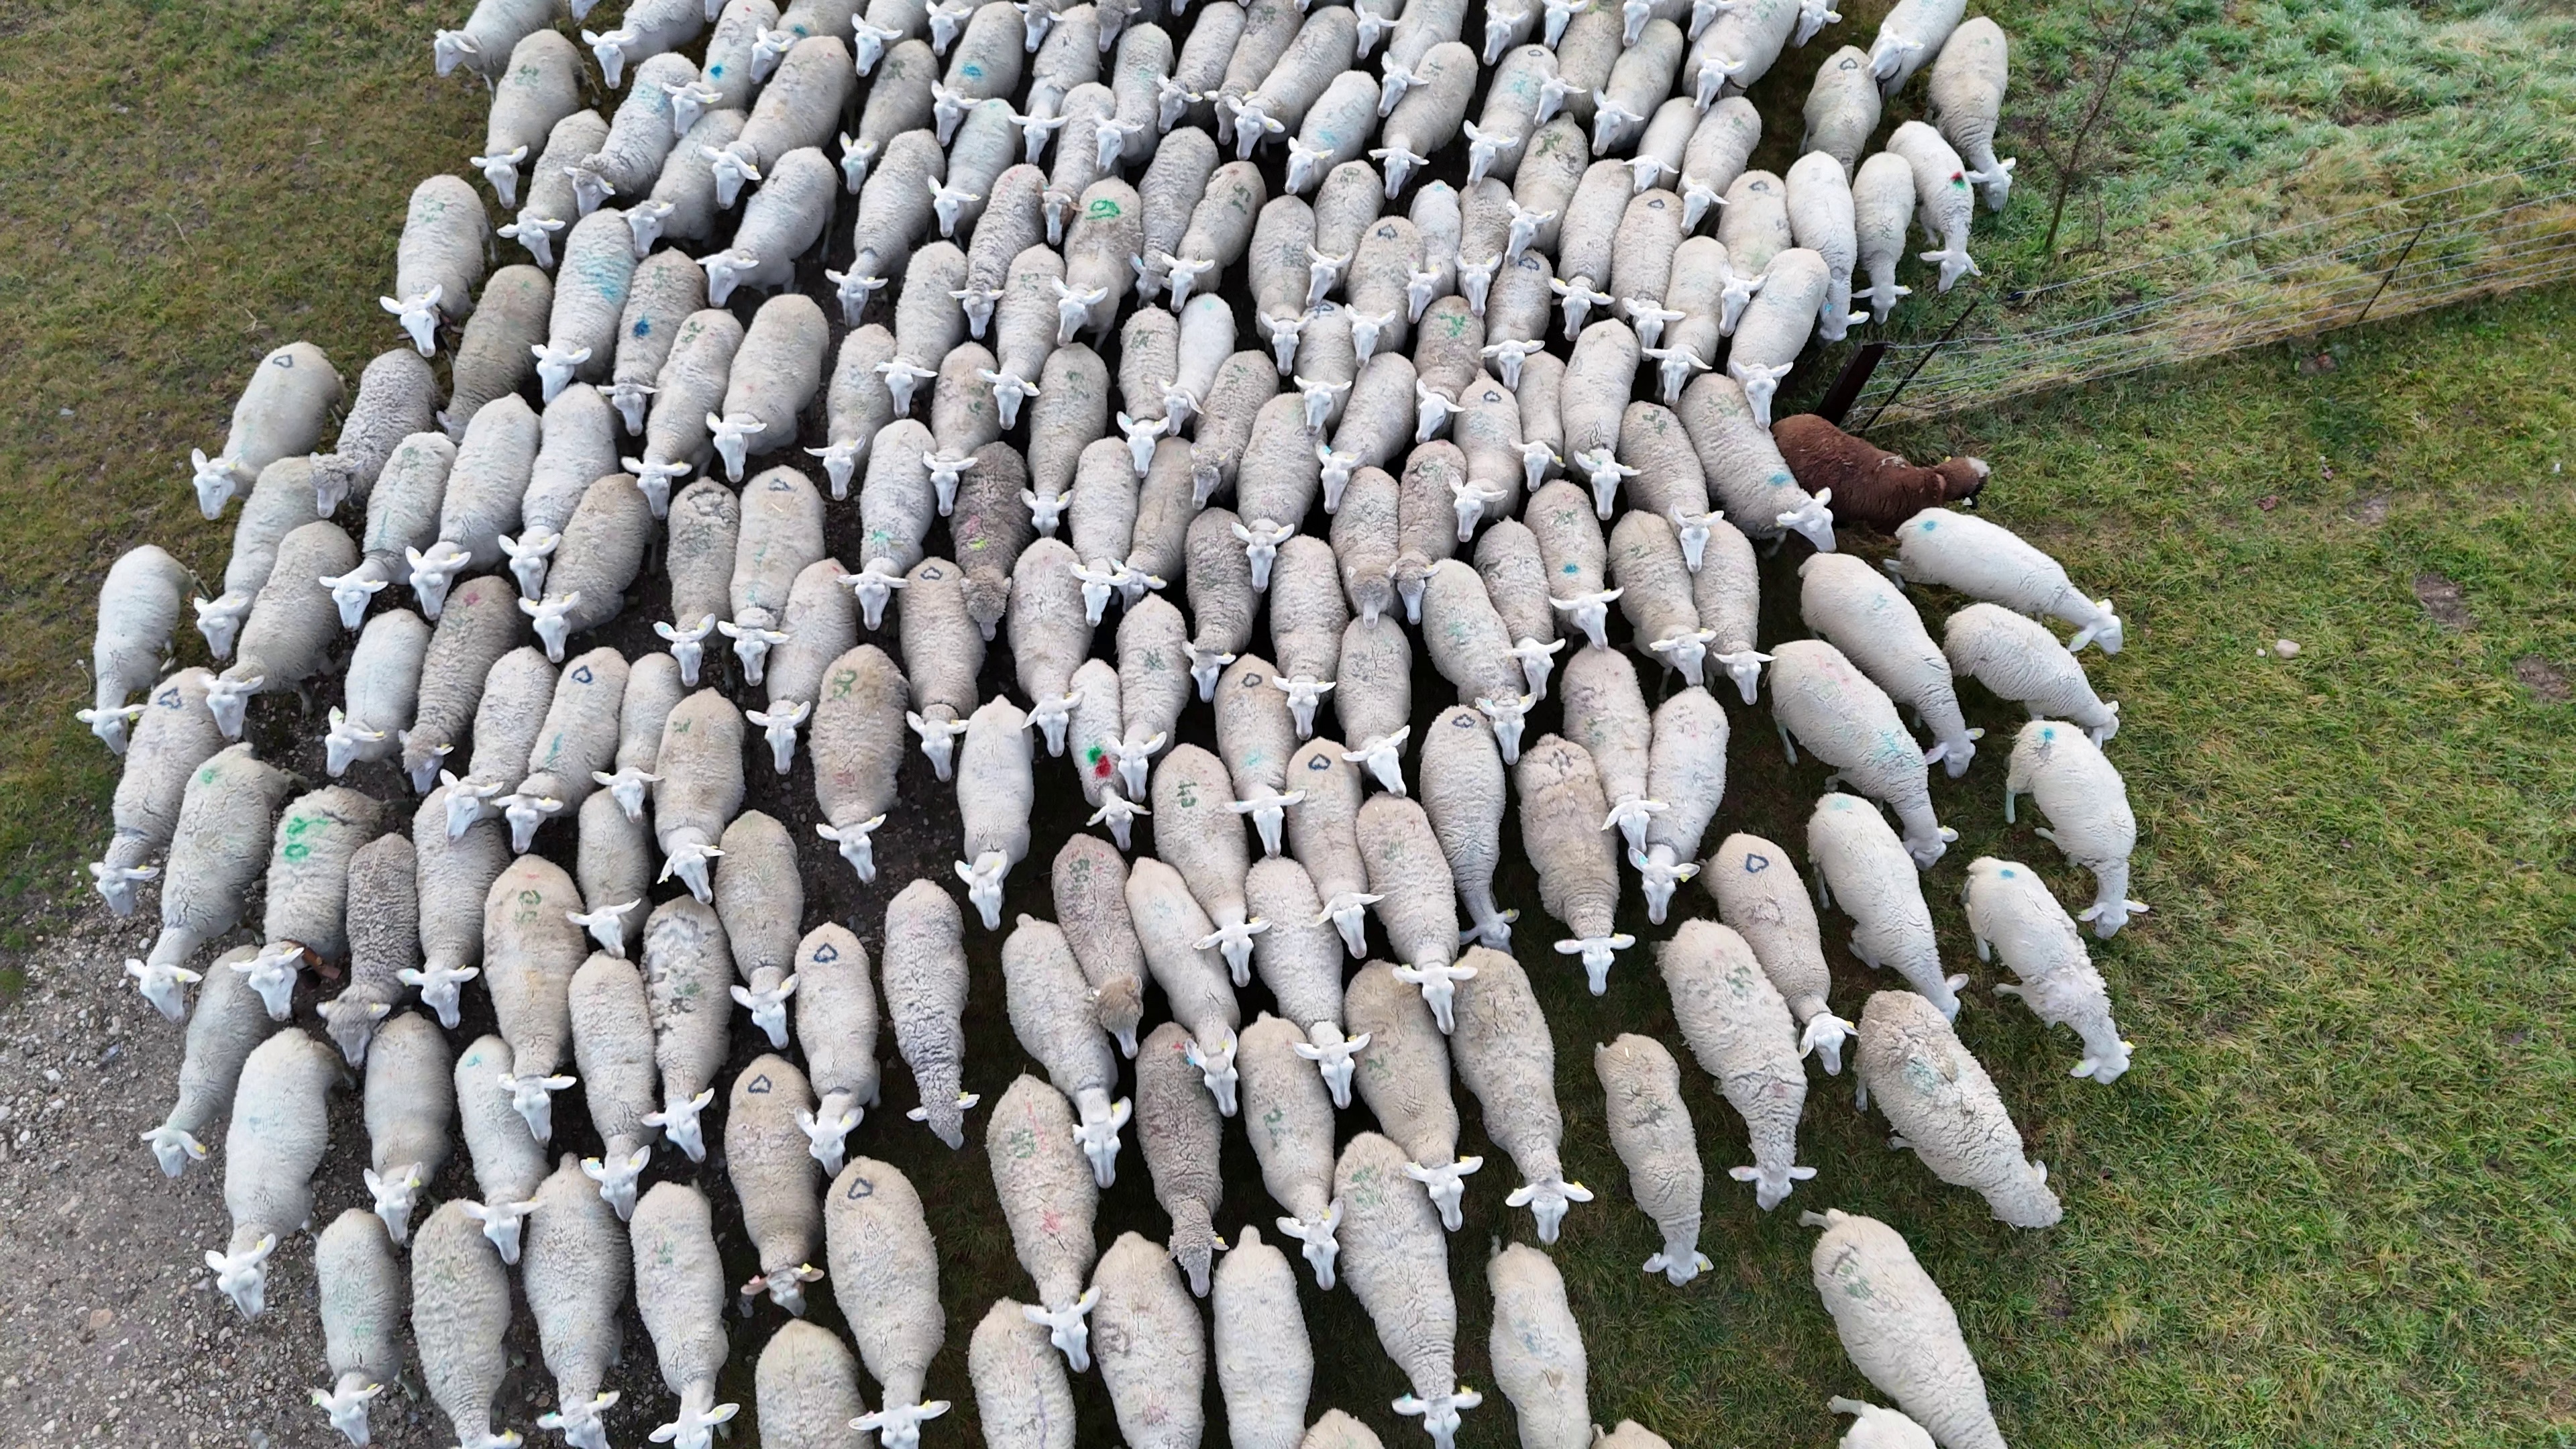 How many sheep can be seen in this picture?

178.